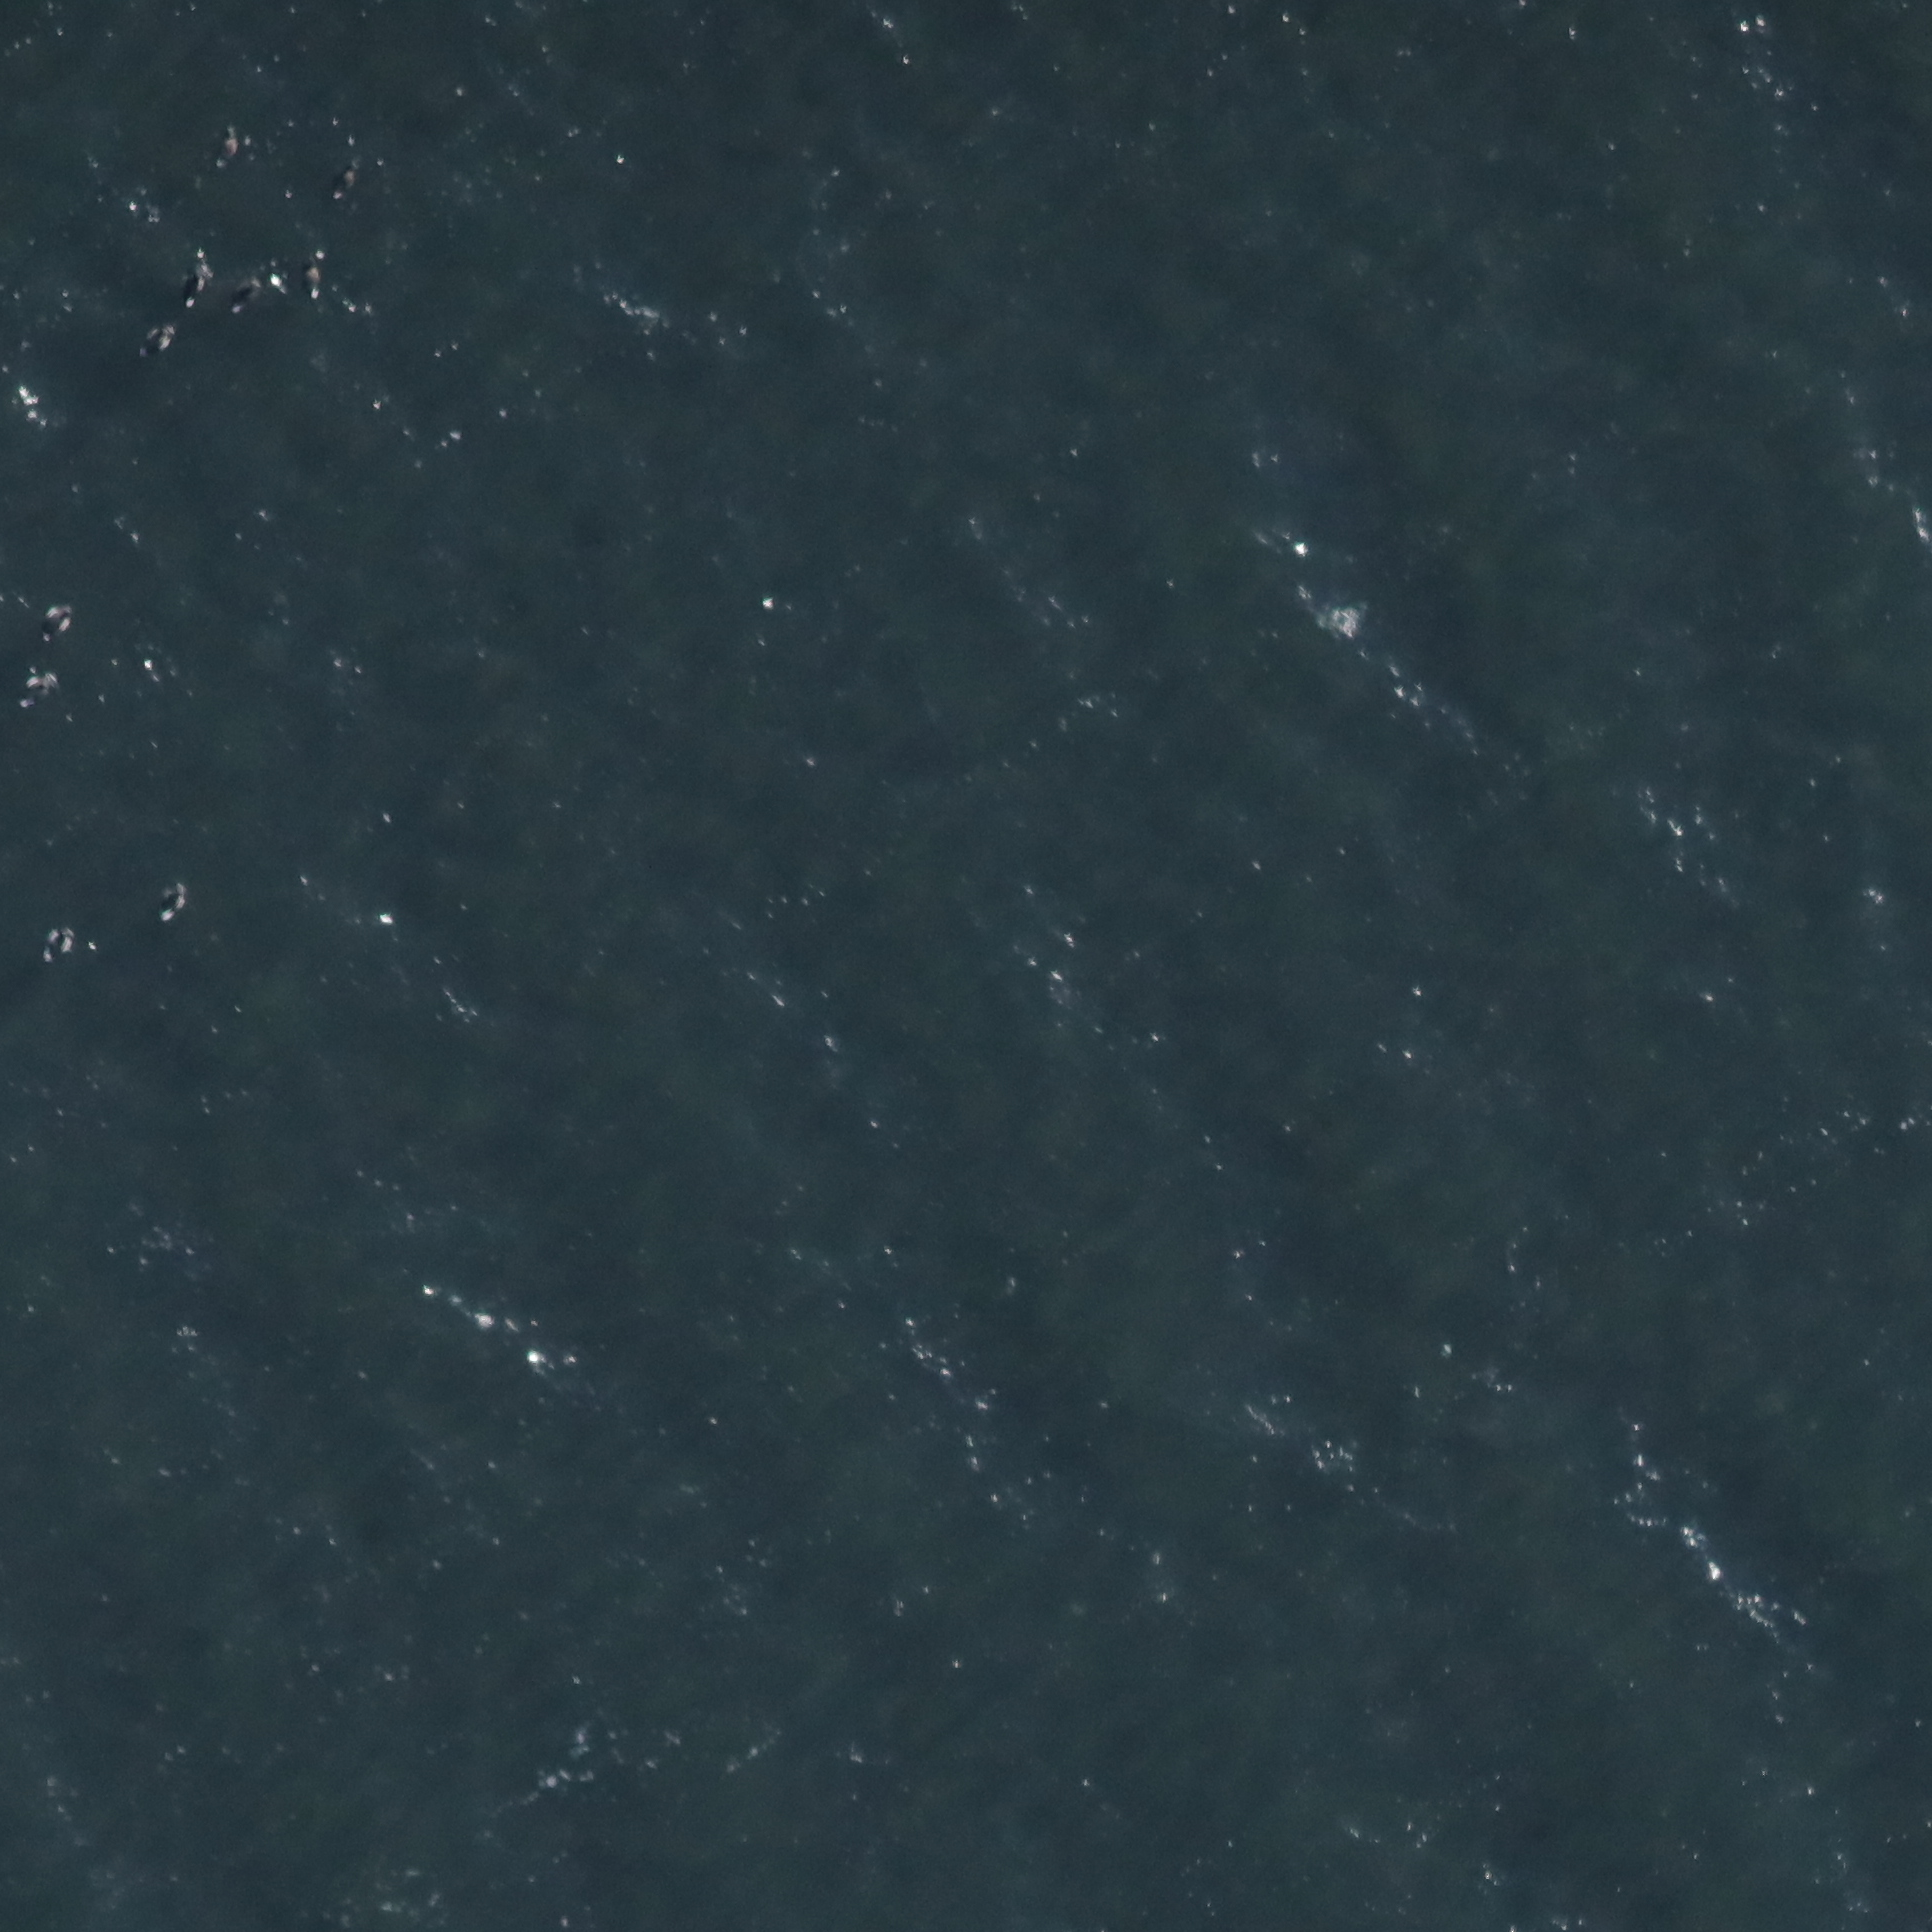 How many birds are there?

10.